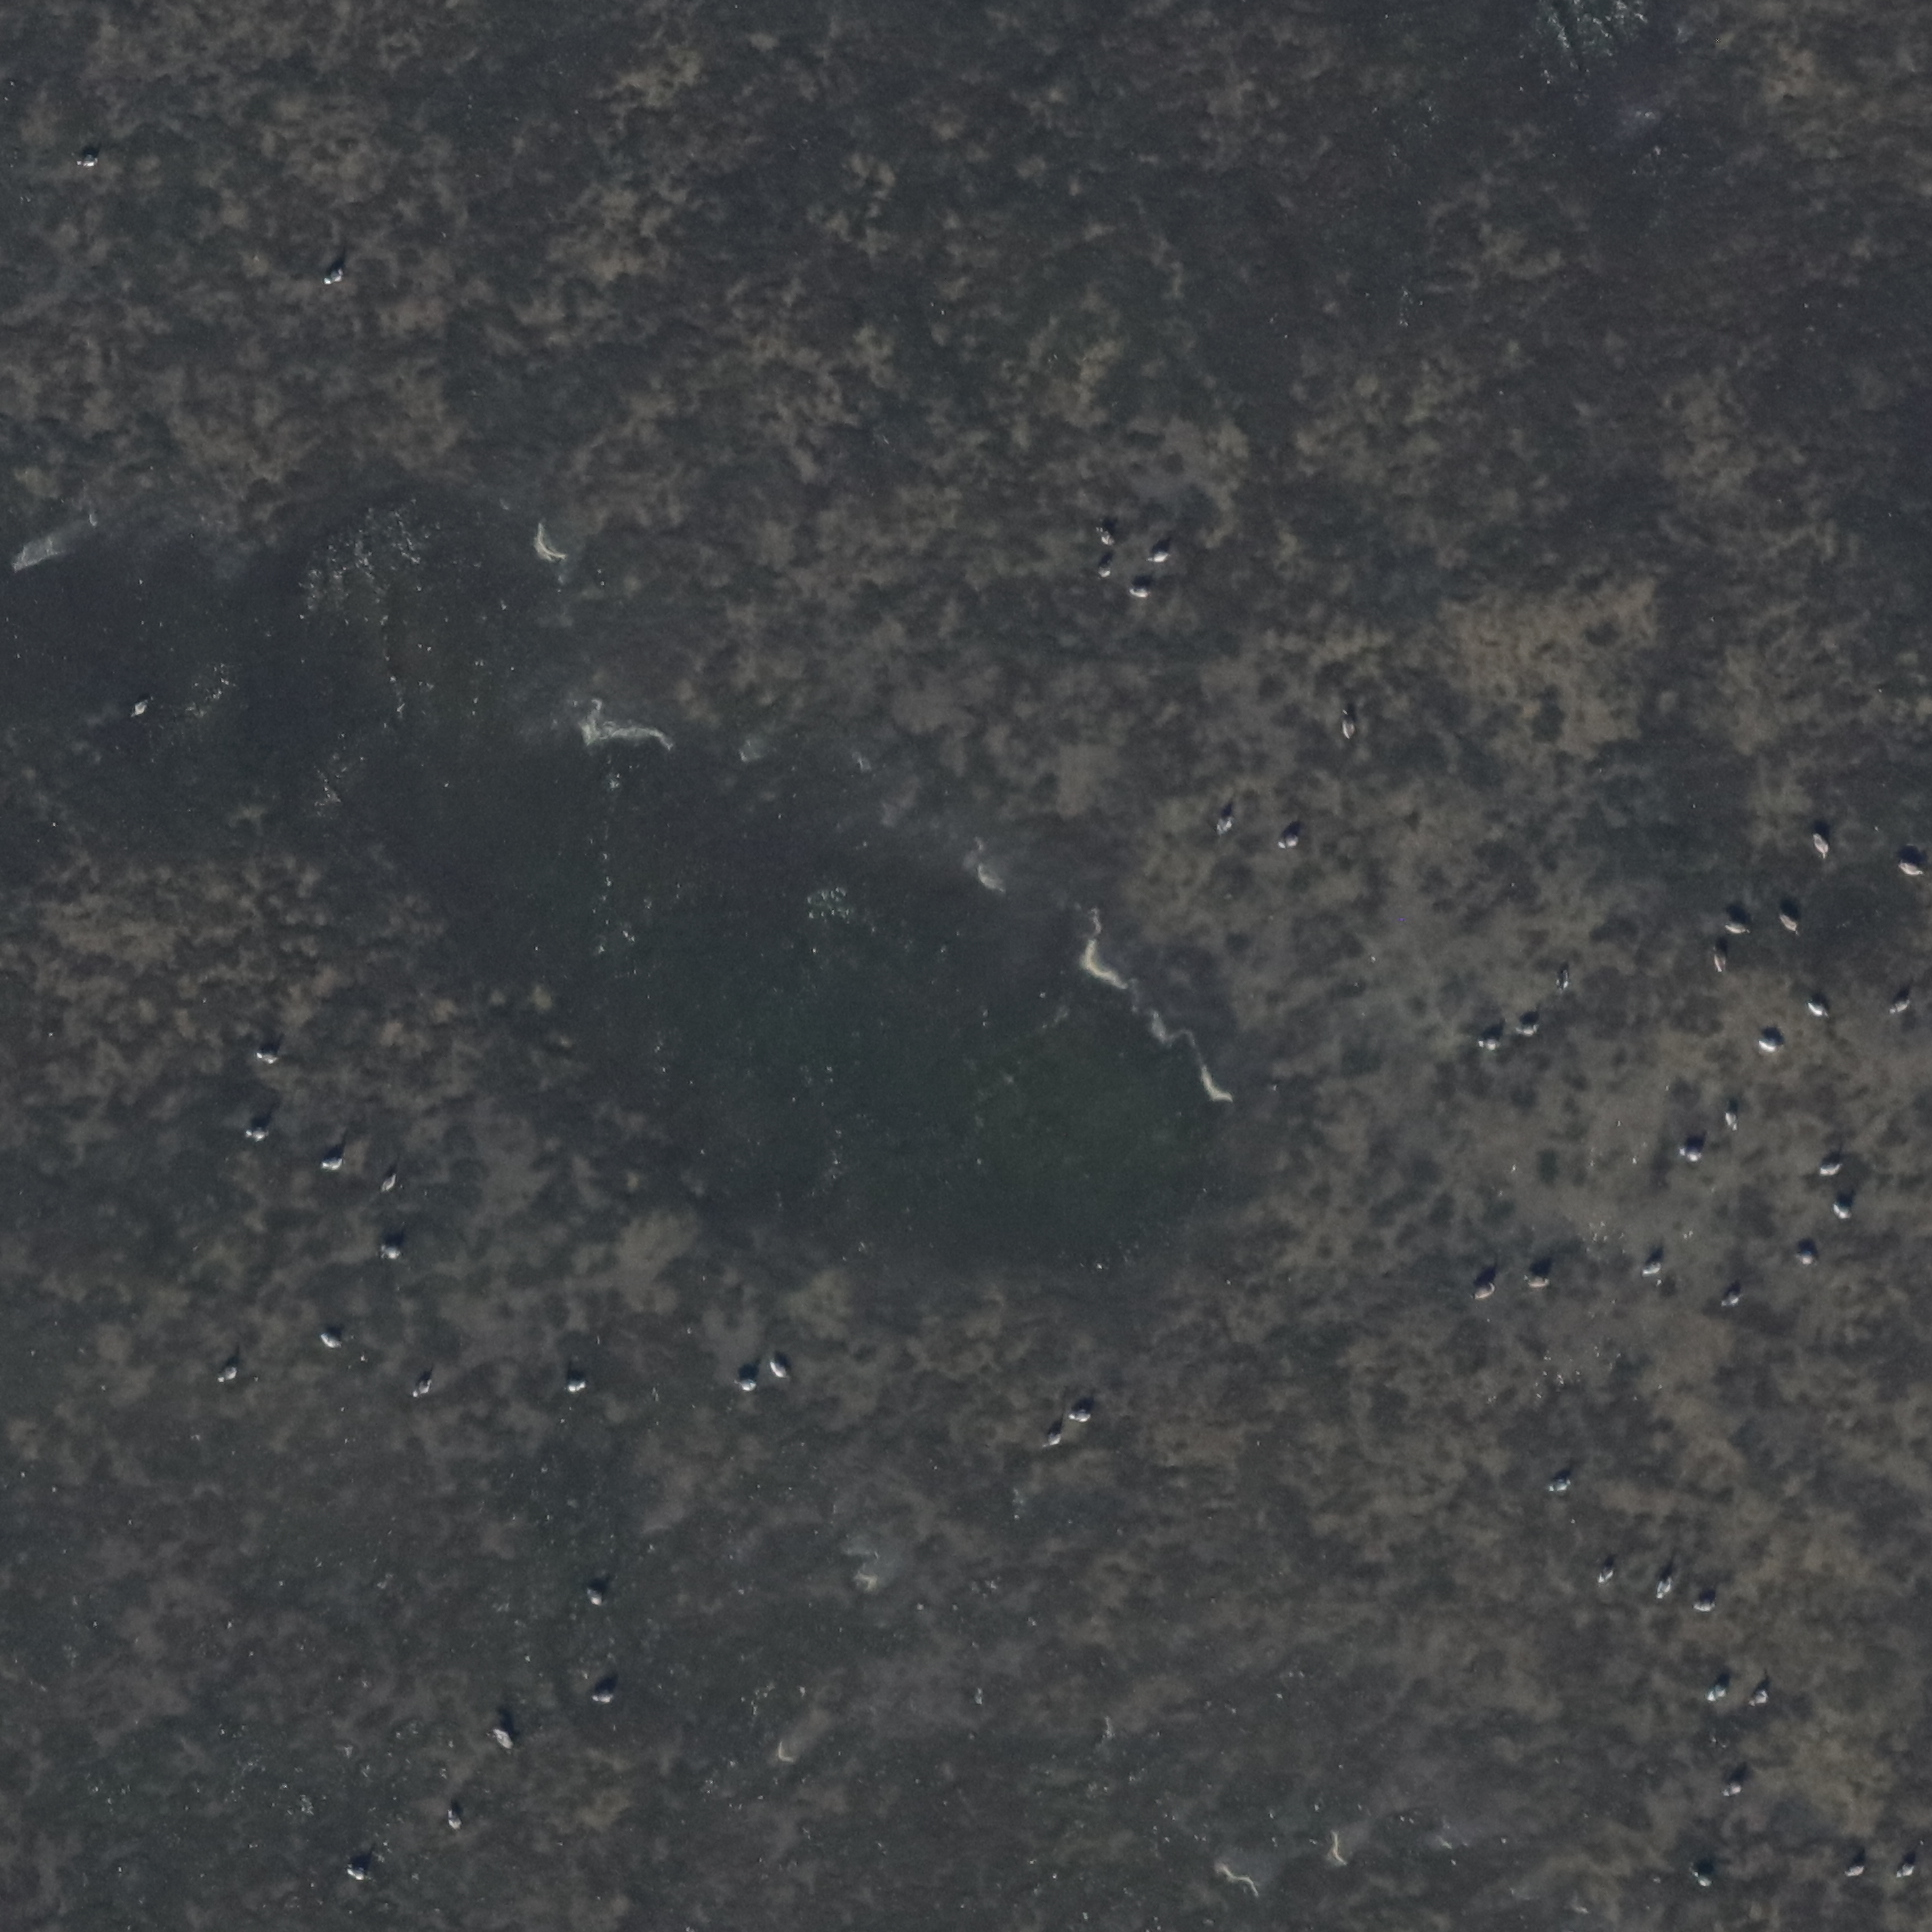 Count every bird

58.